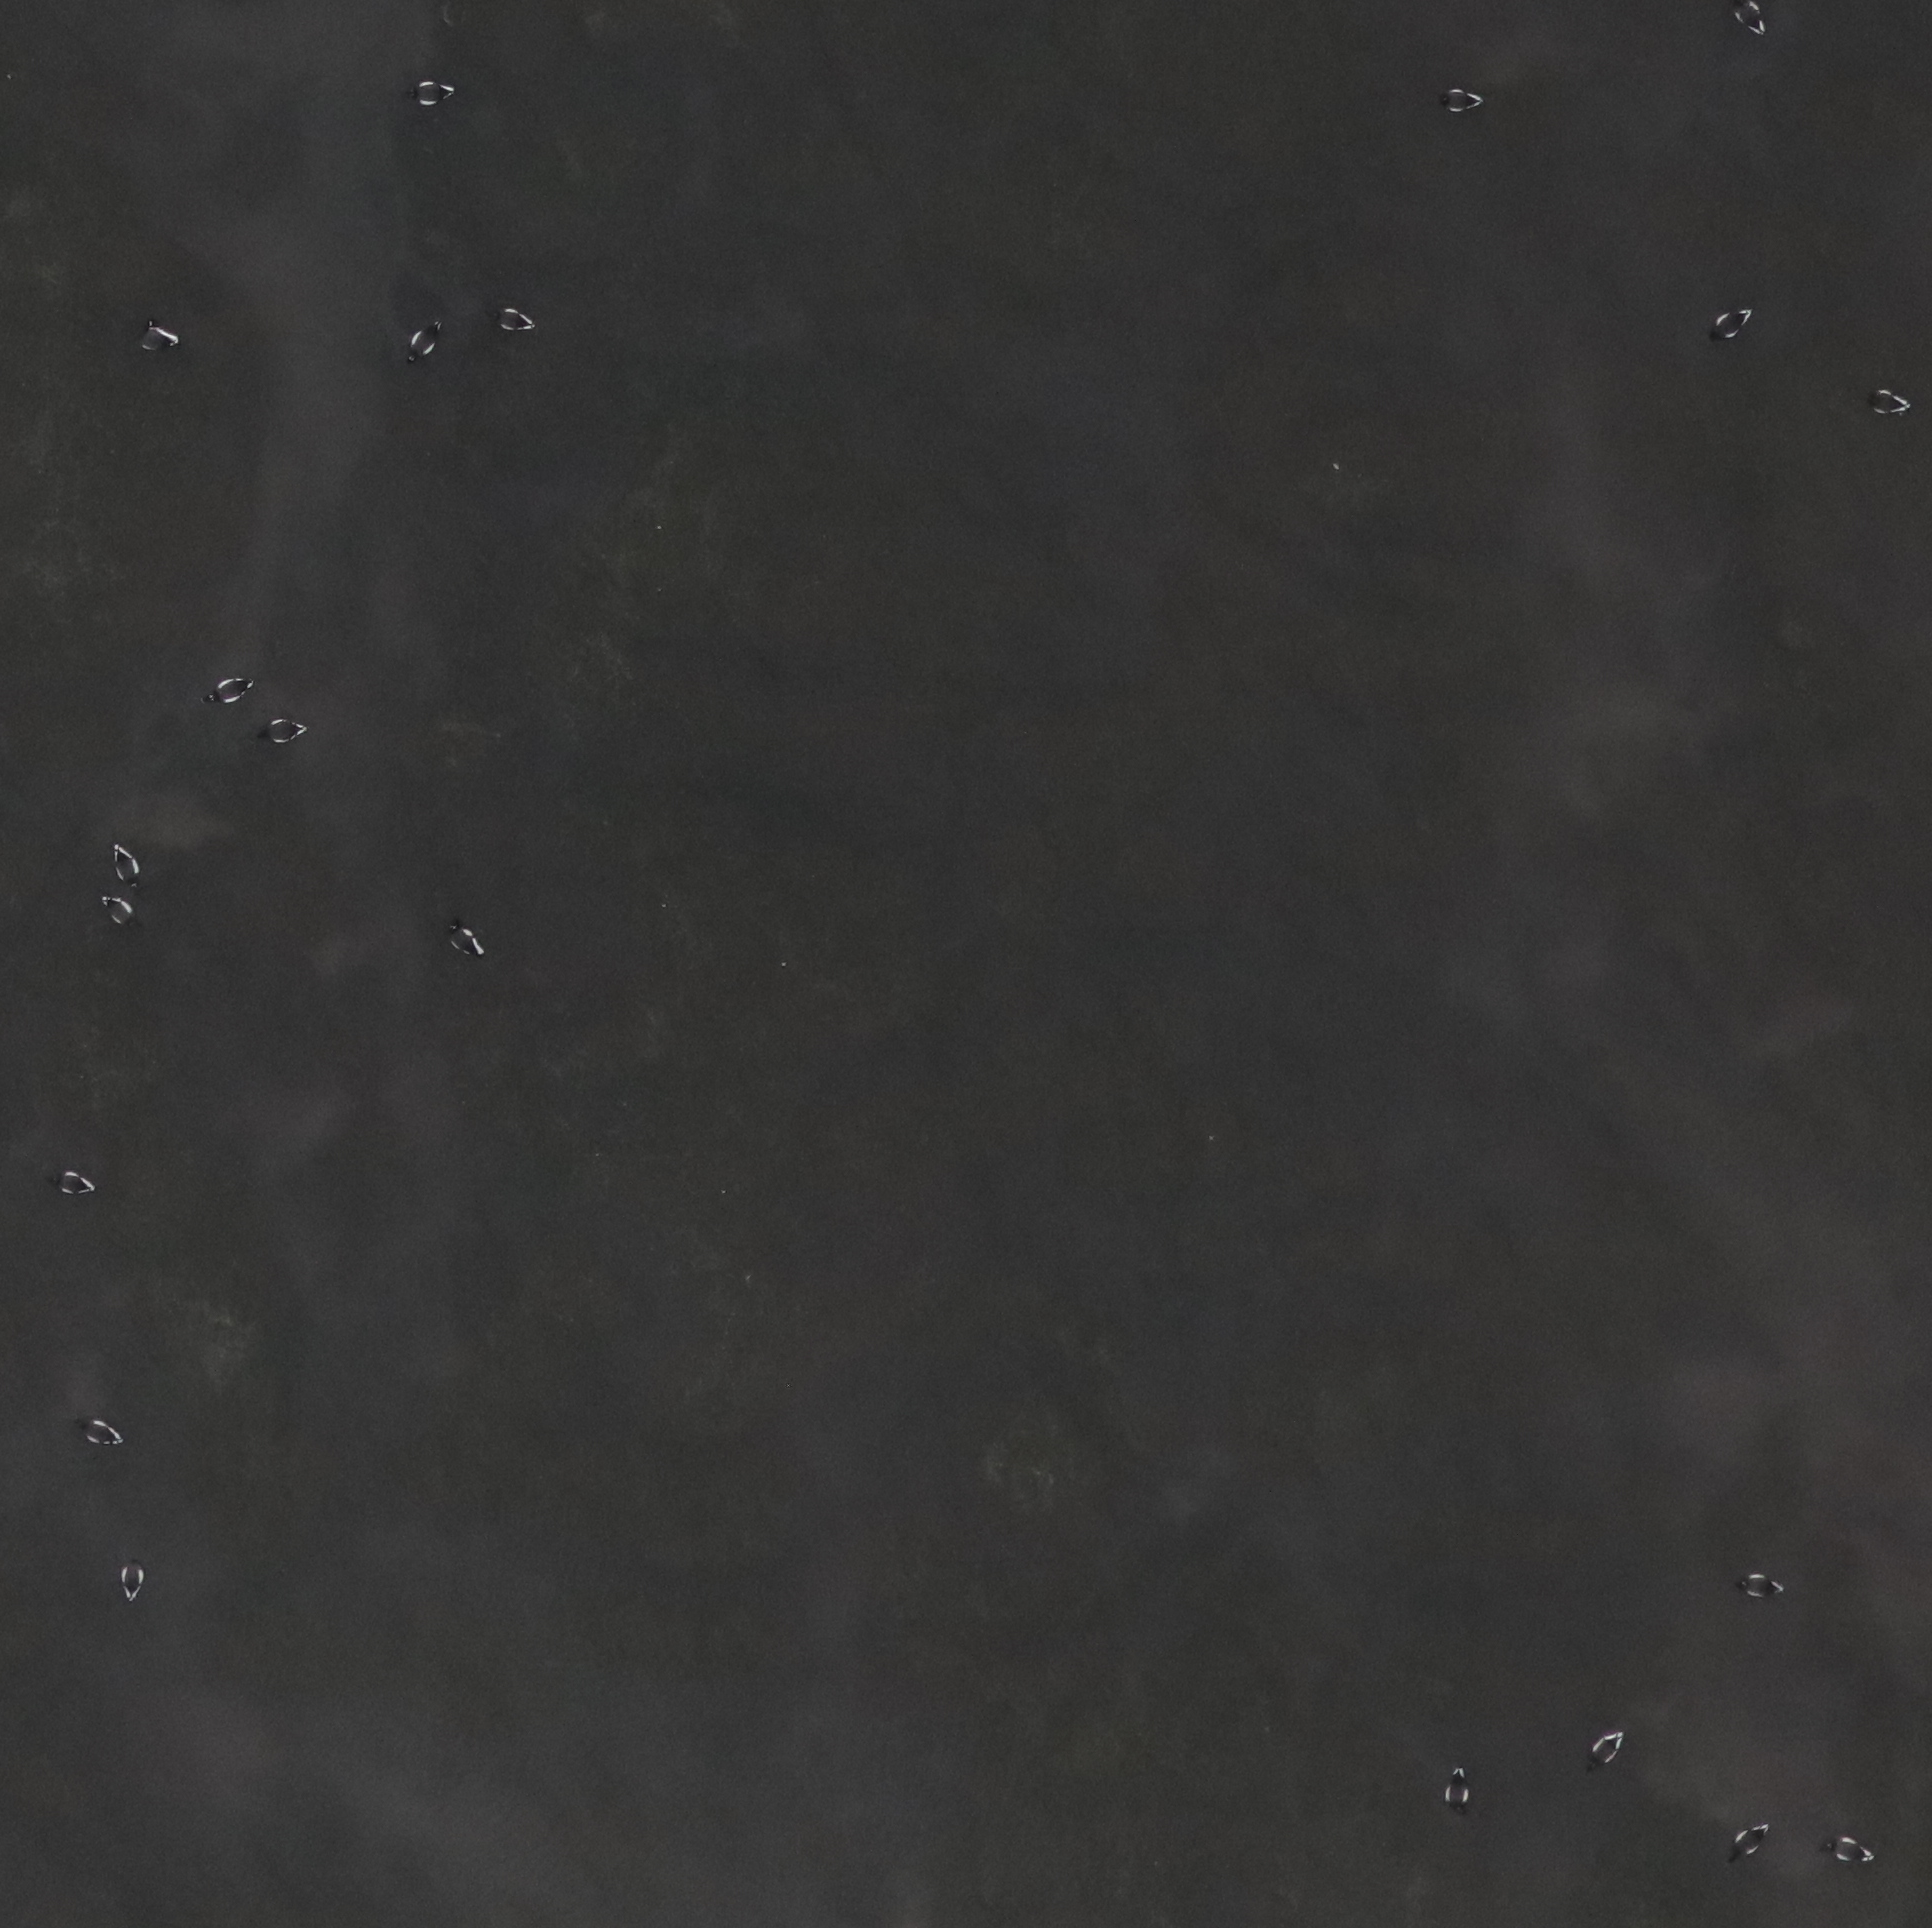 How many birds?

21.